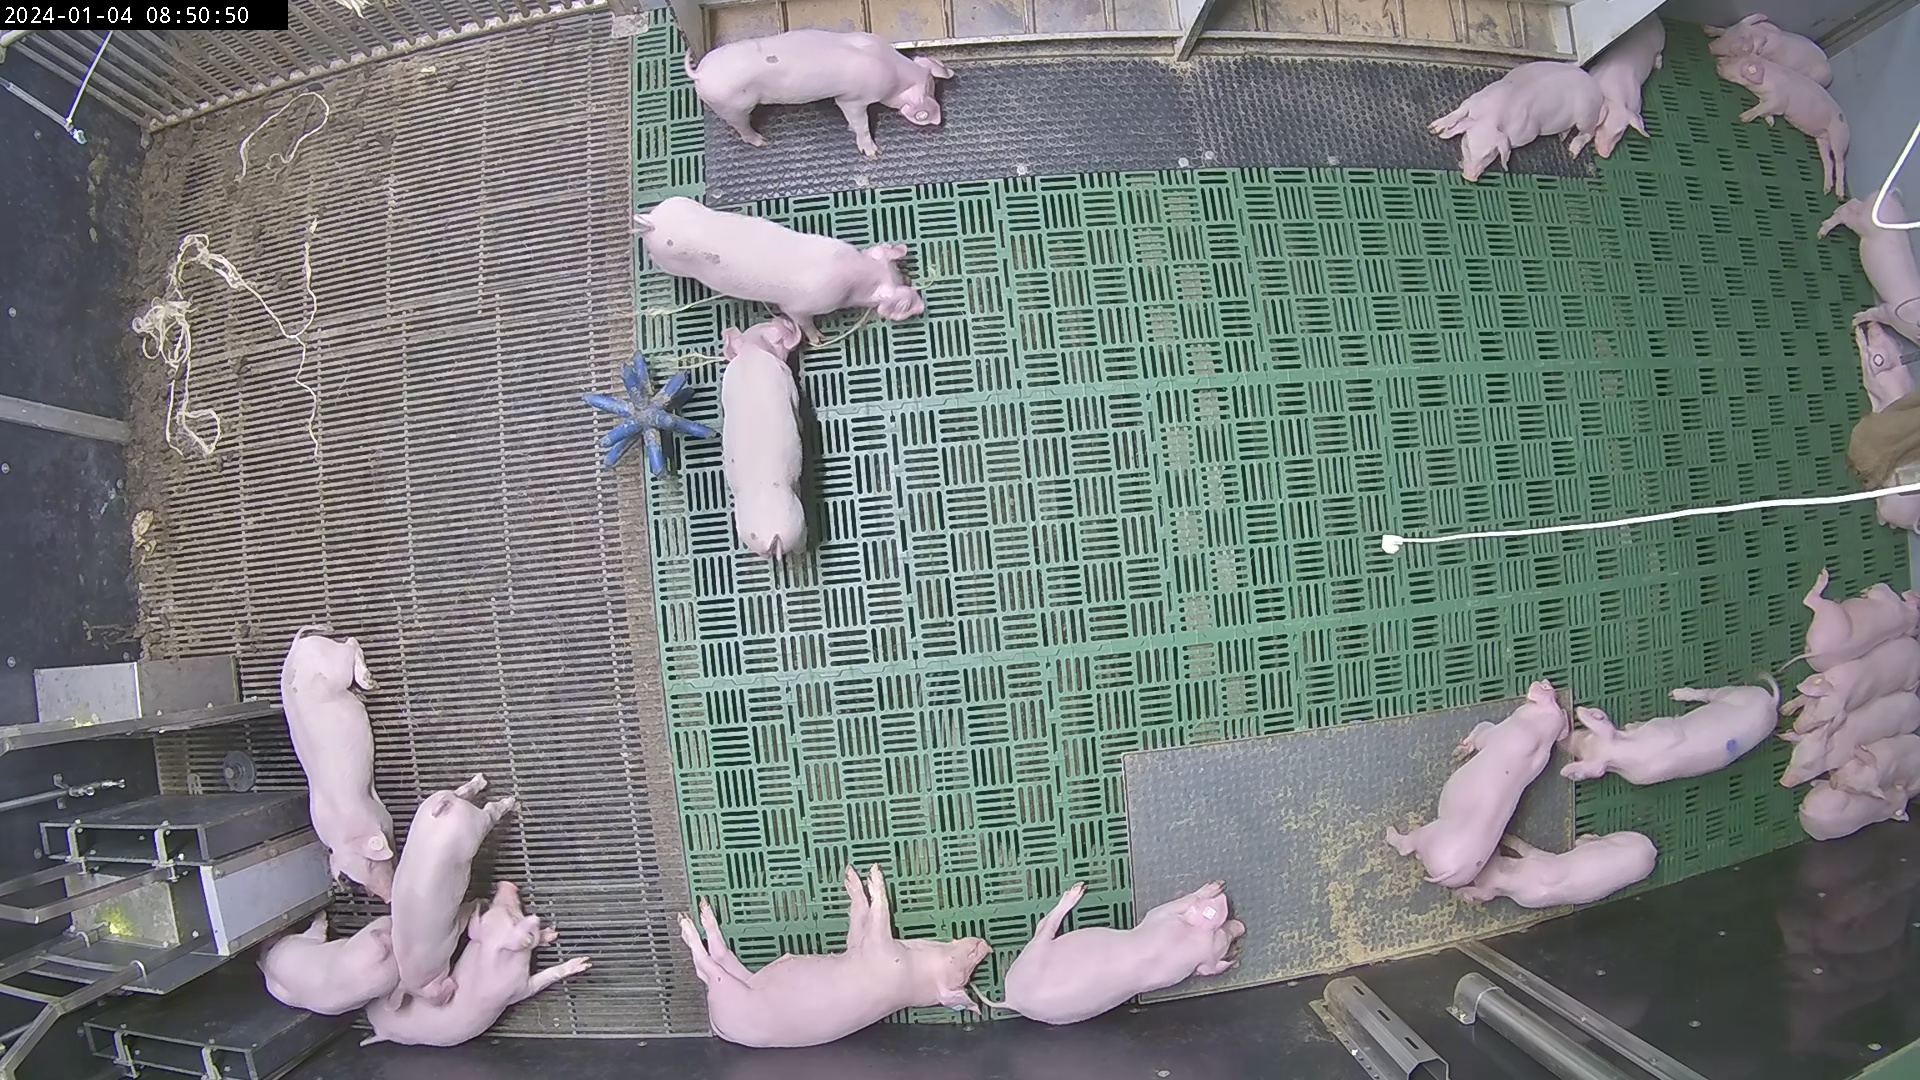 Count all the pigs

23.